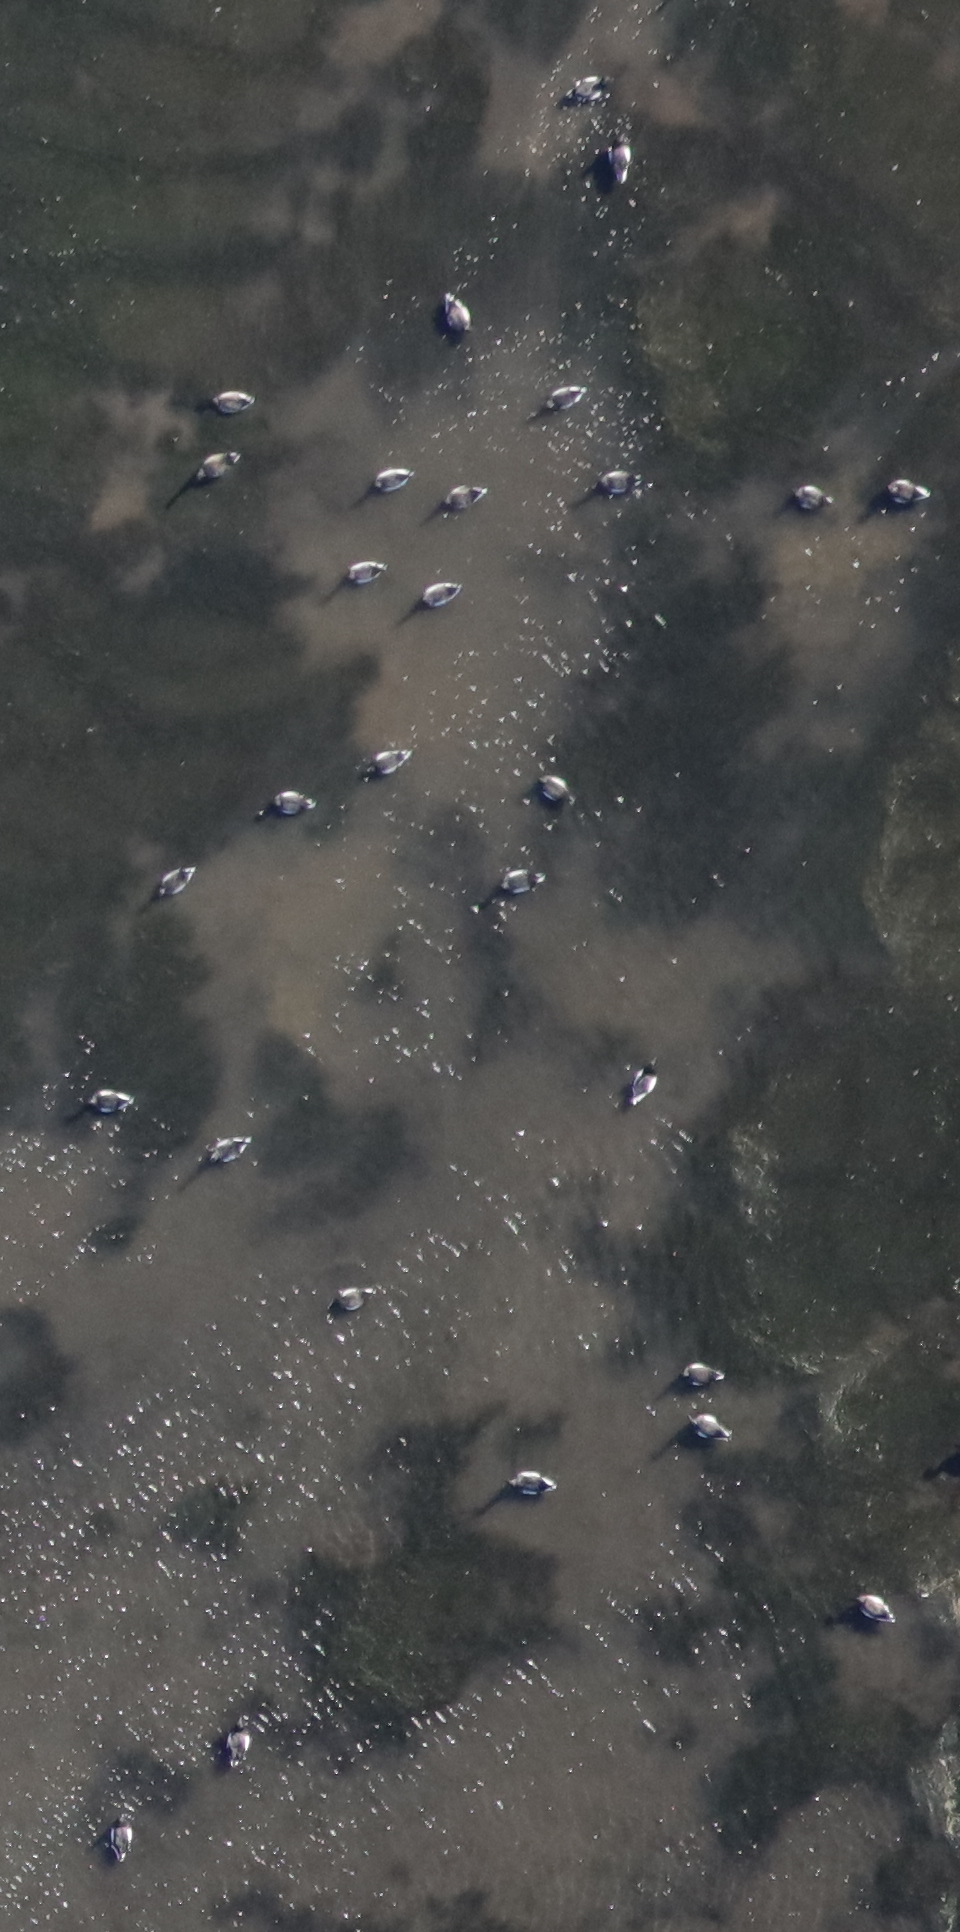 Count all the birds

28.